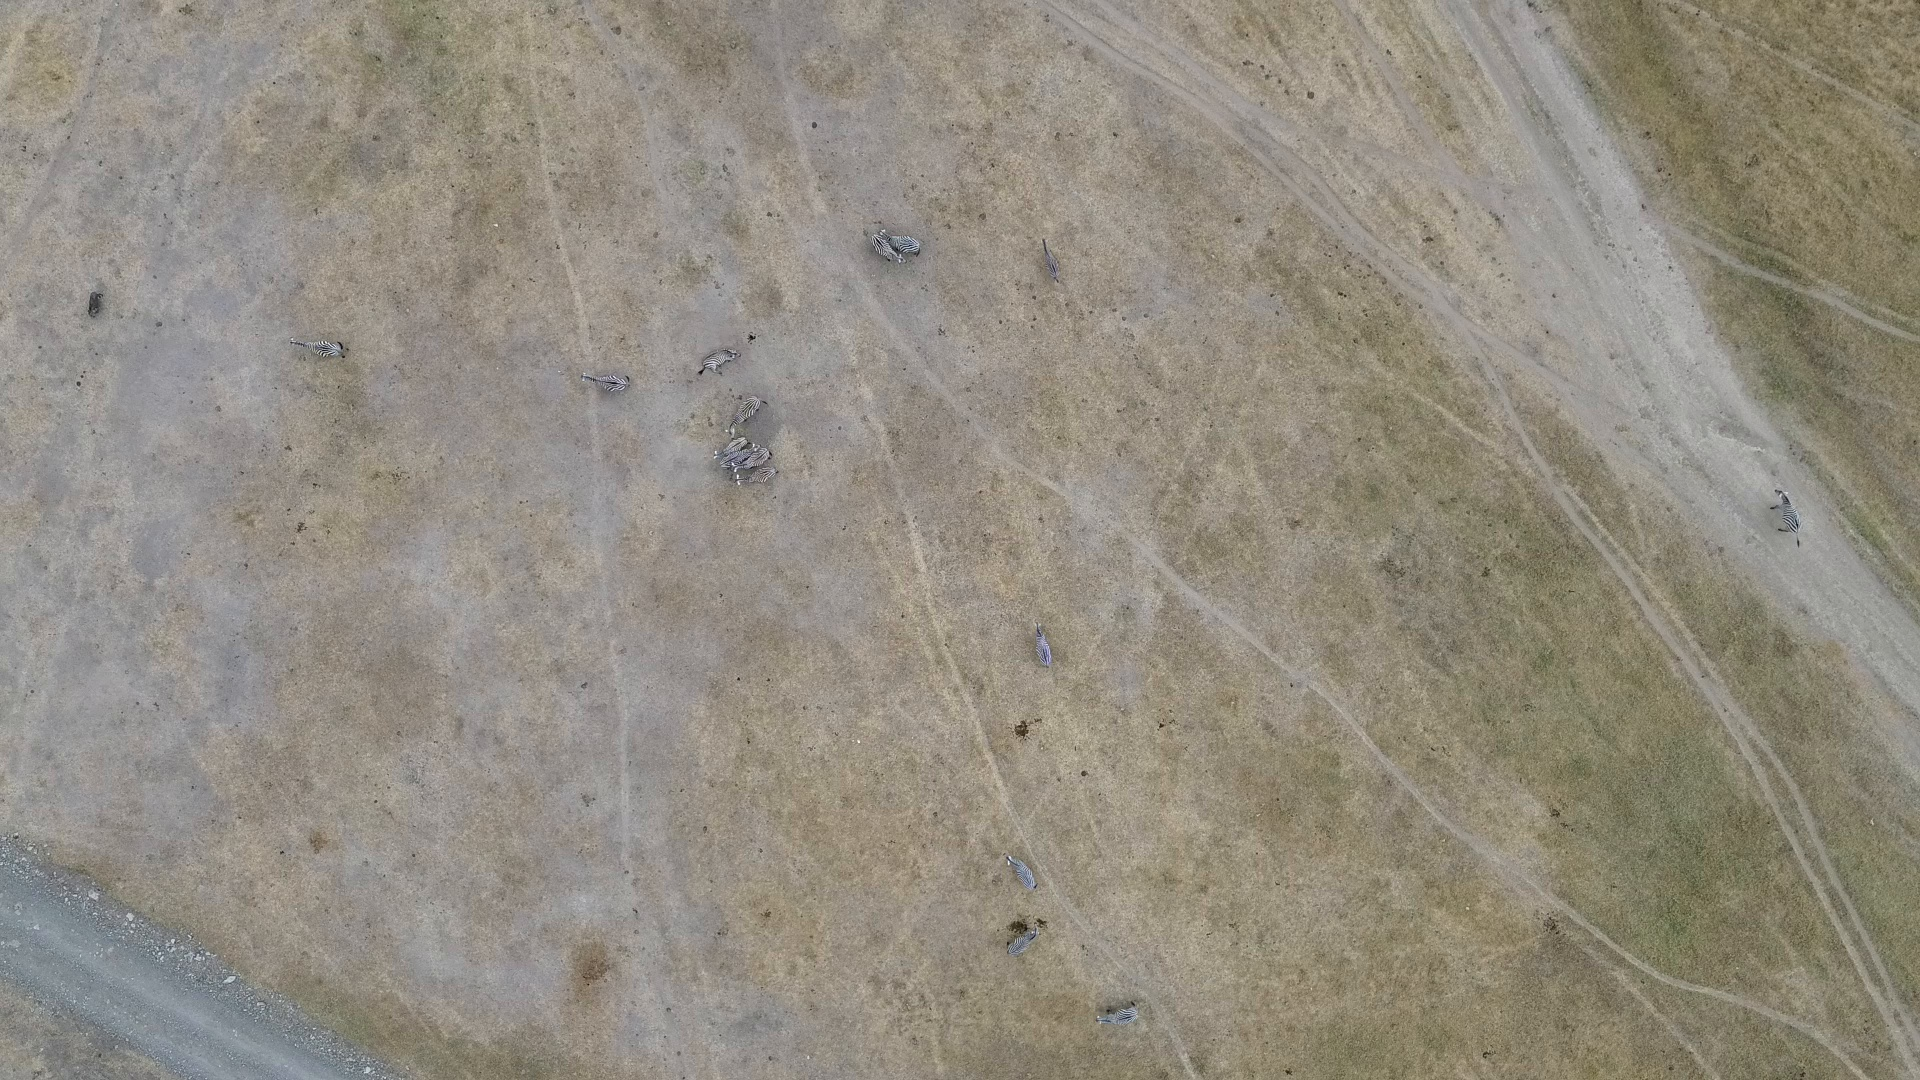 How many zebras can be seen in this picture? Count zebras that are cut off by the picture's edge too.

16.